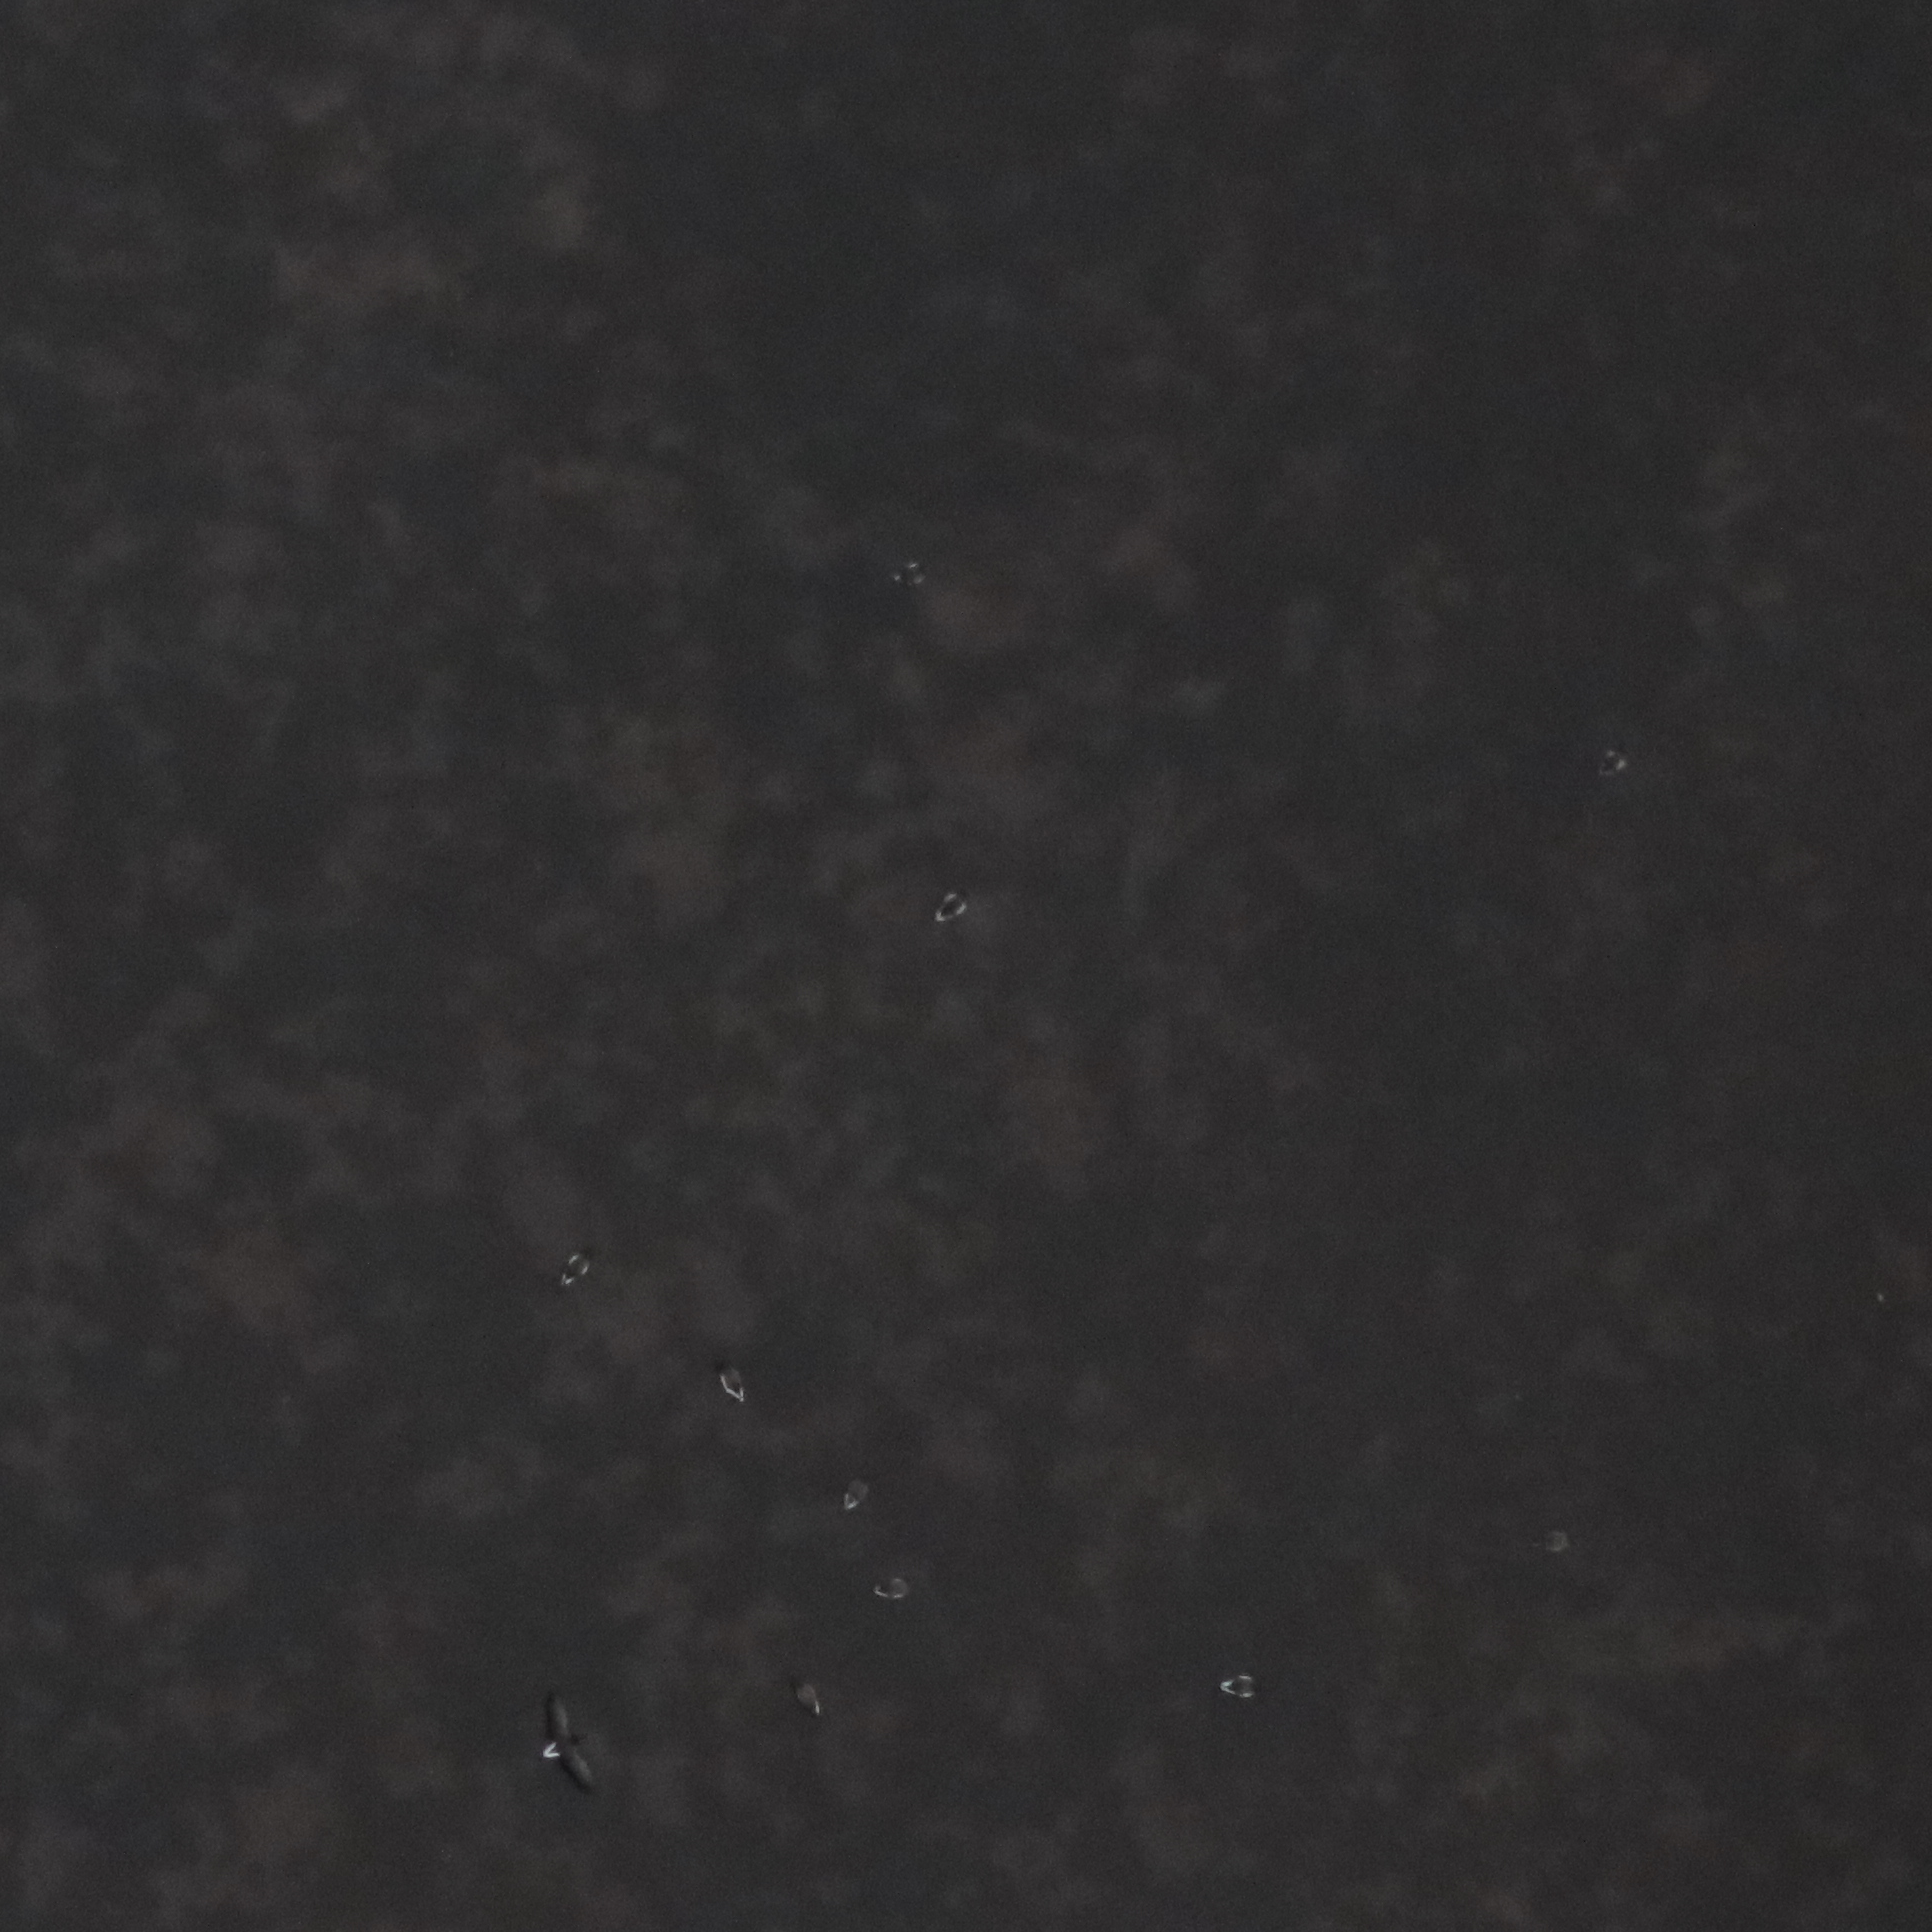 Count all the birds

10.